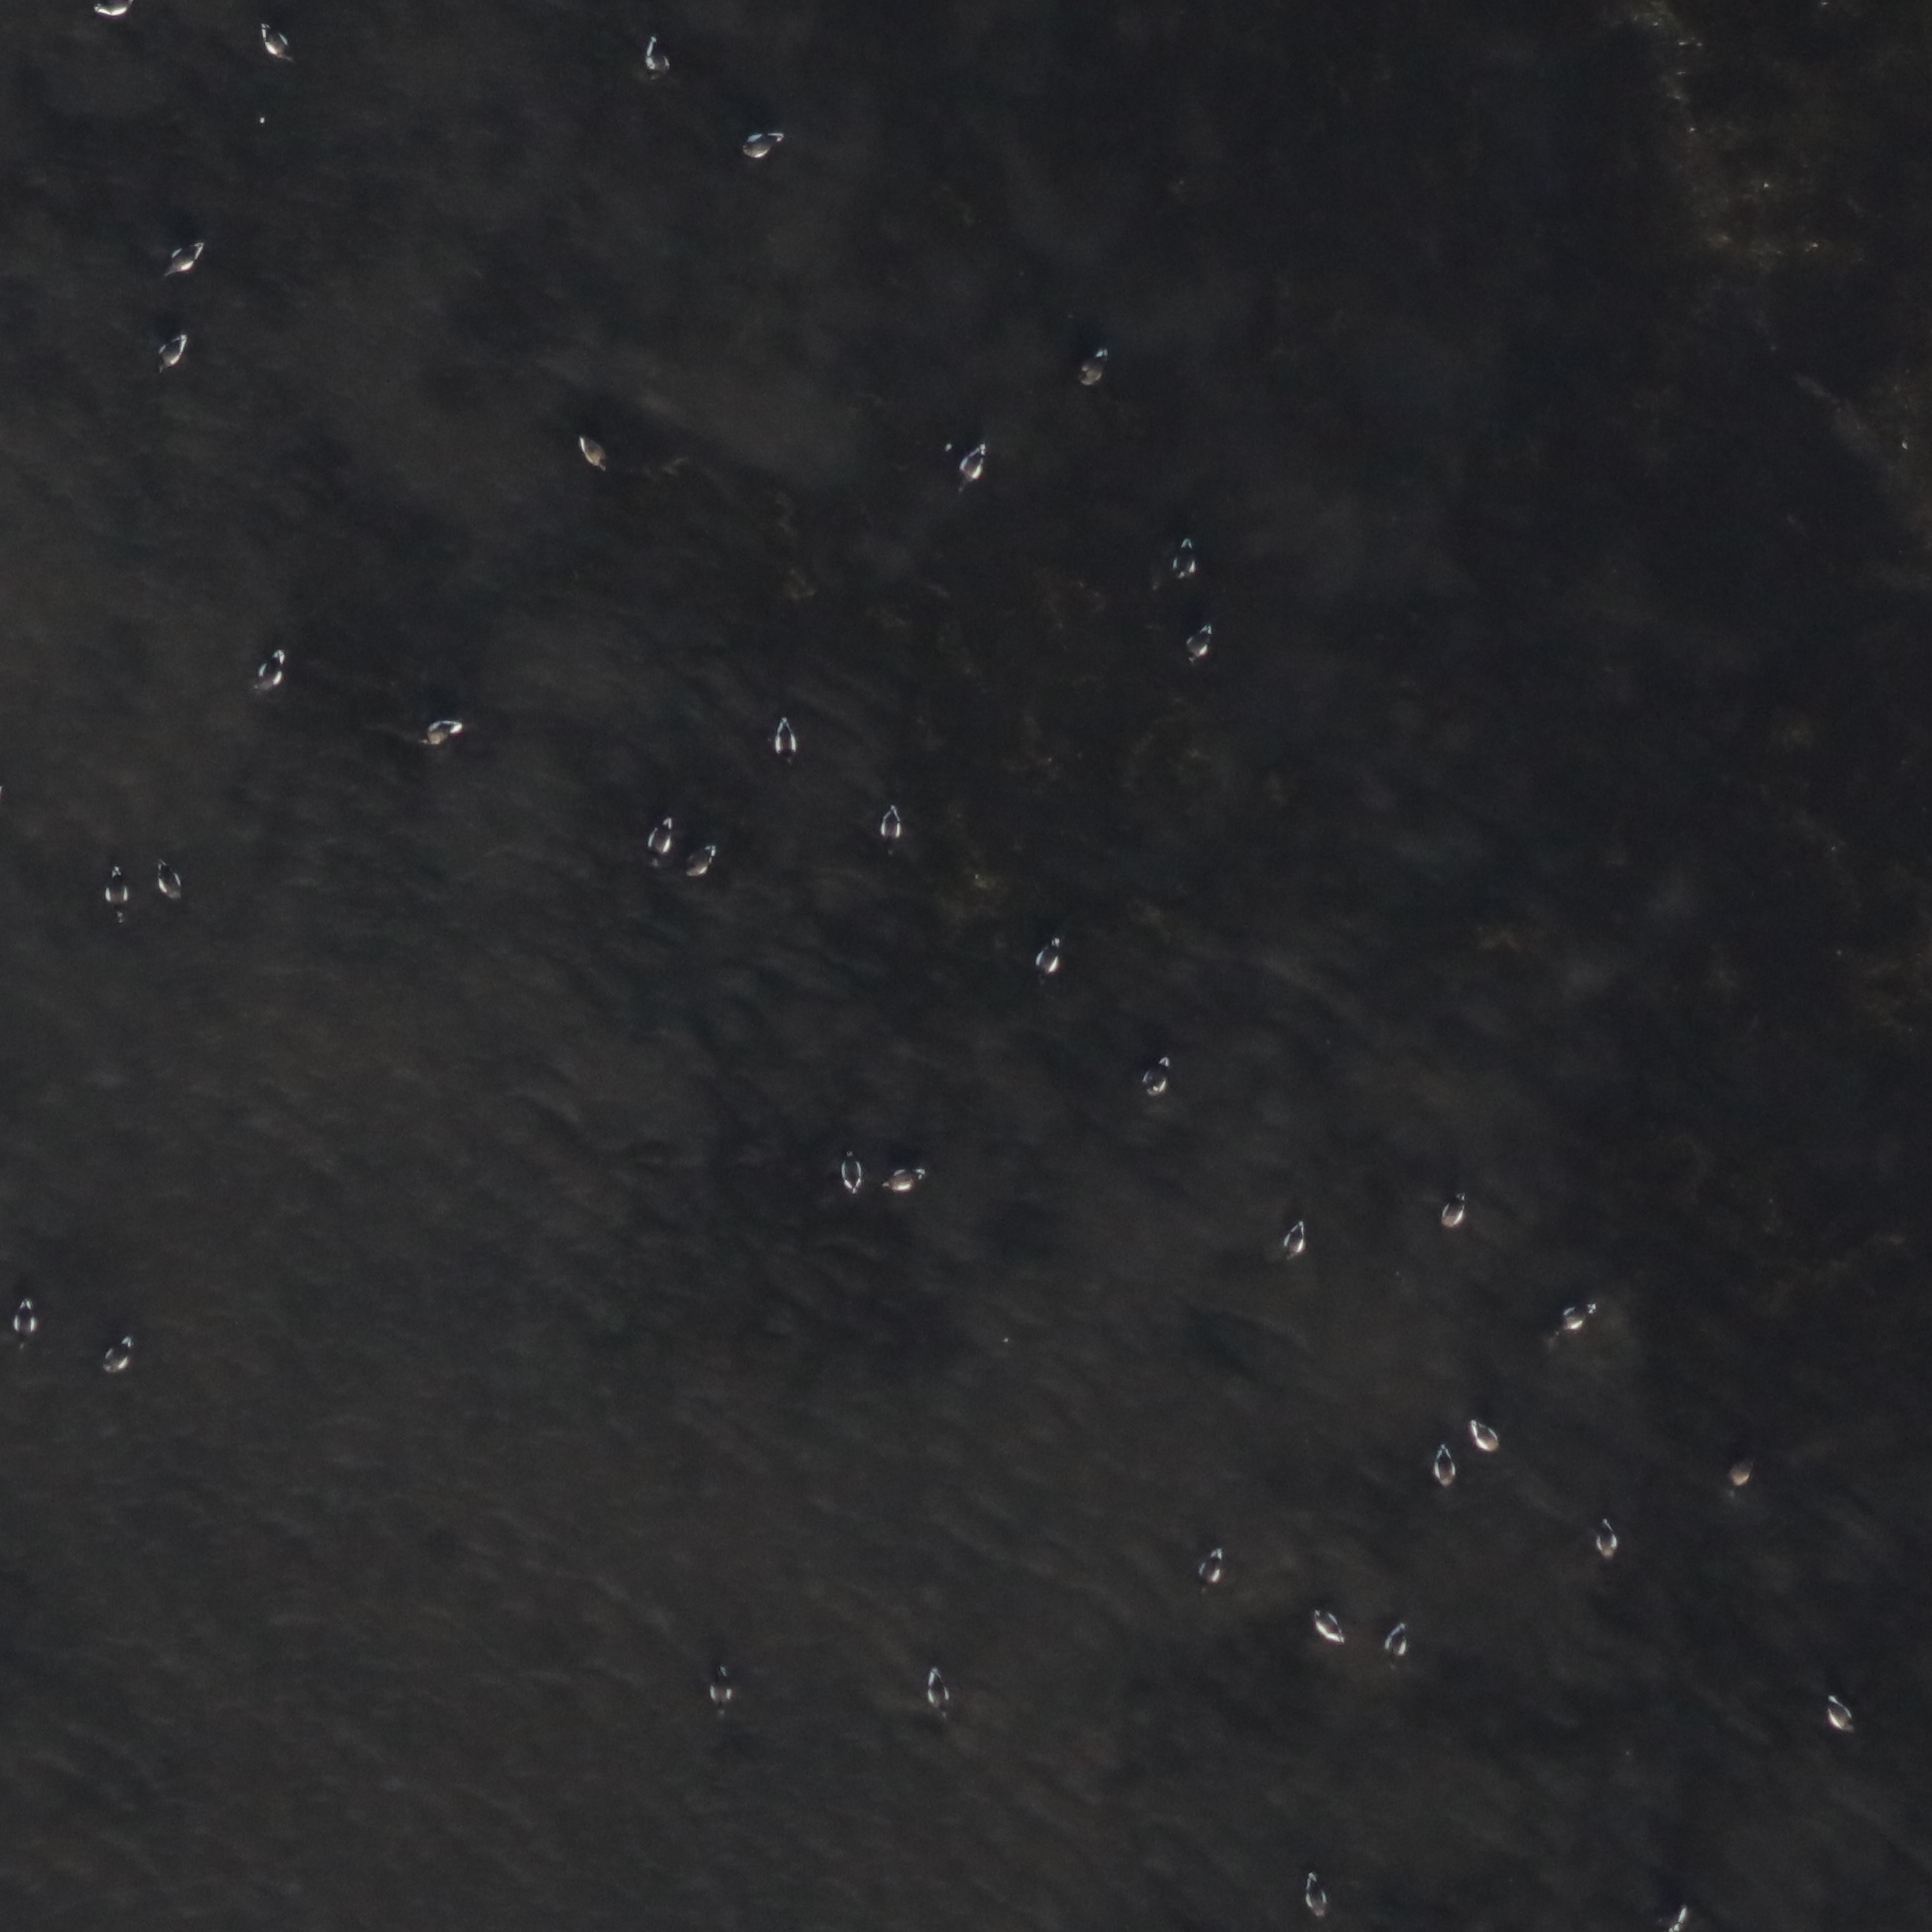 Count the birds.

38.